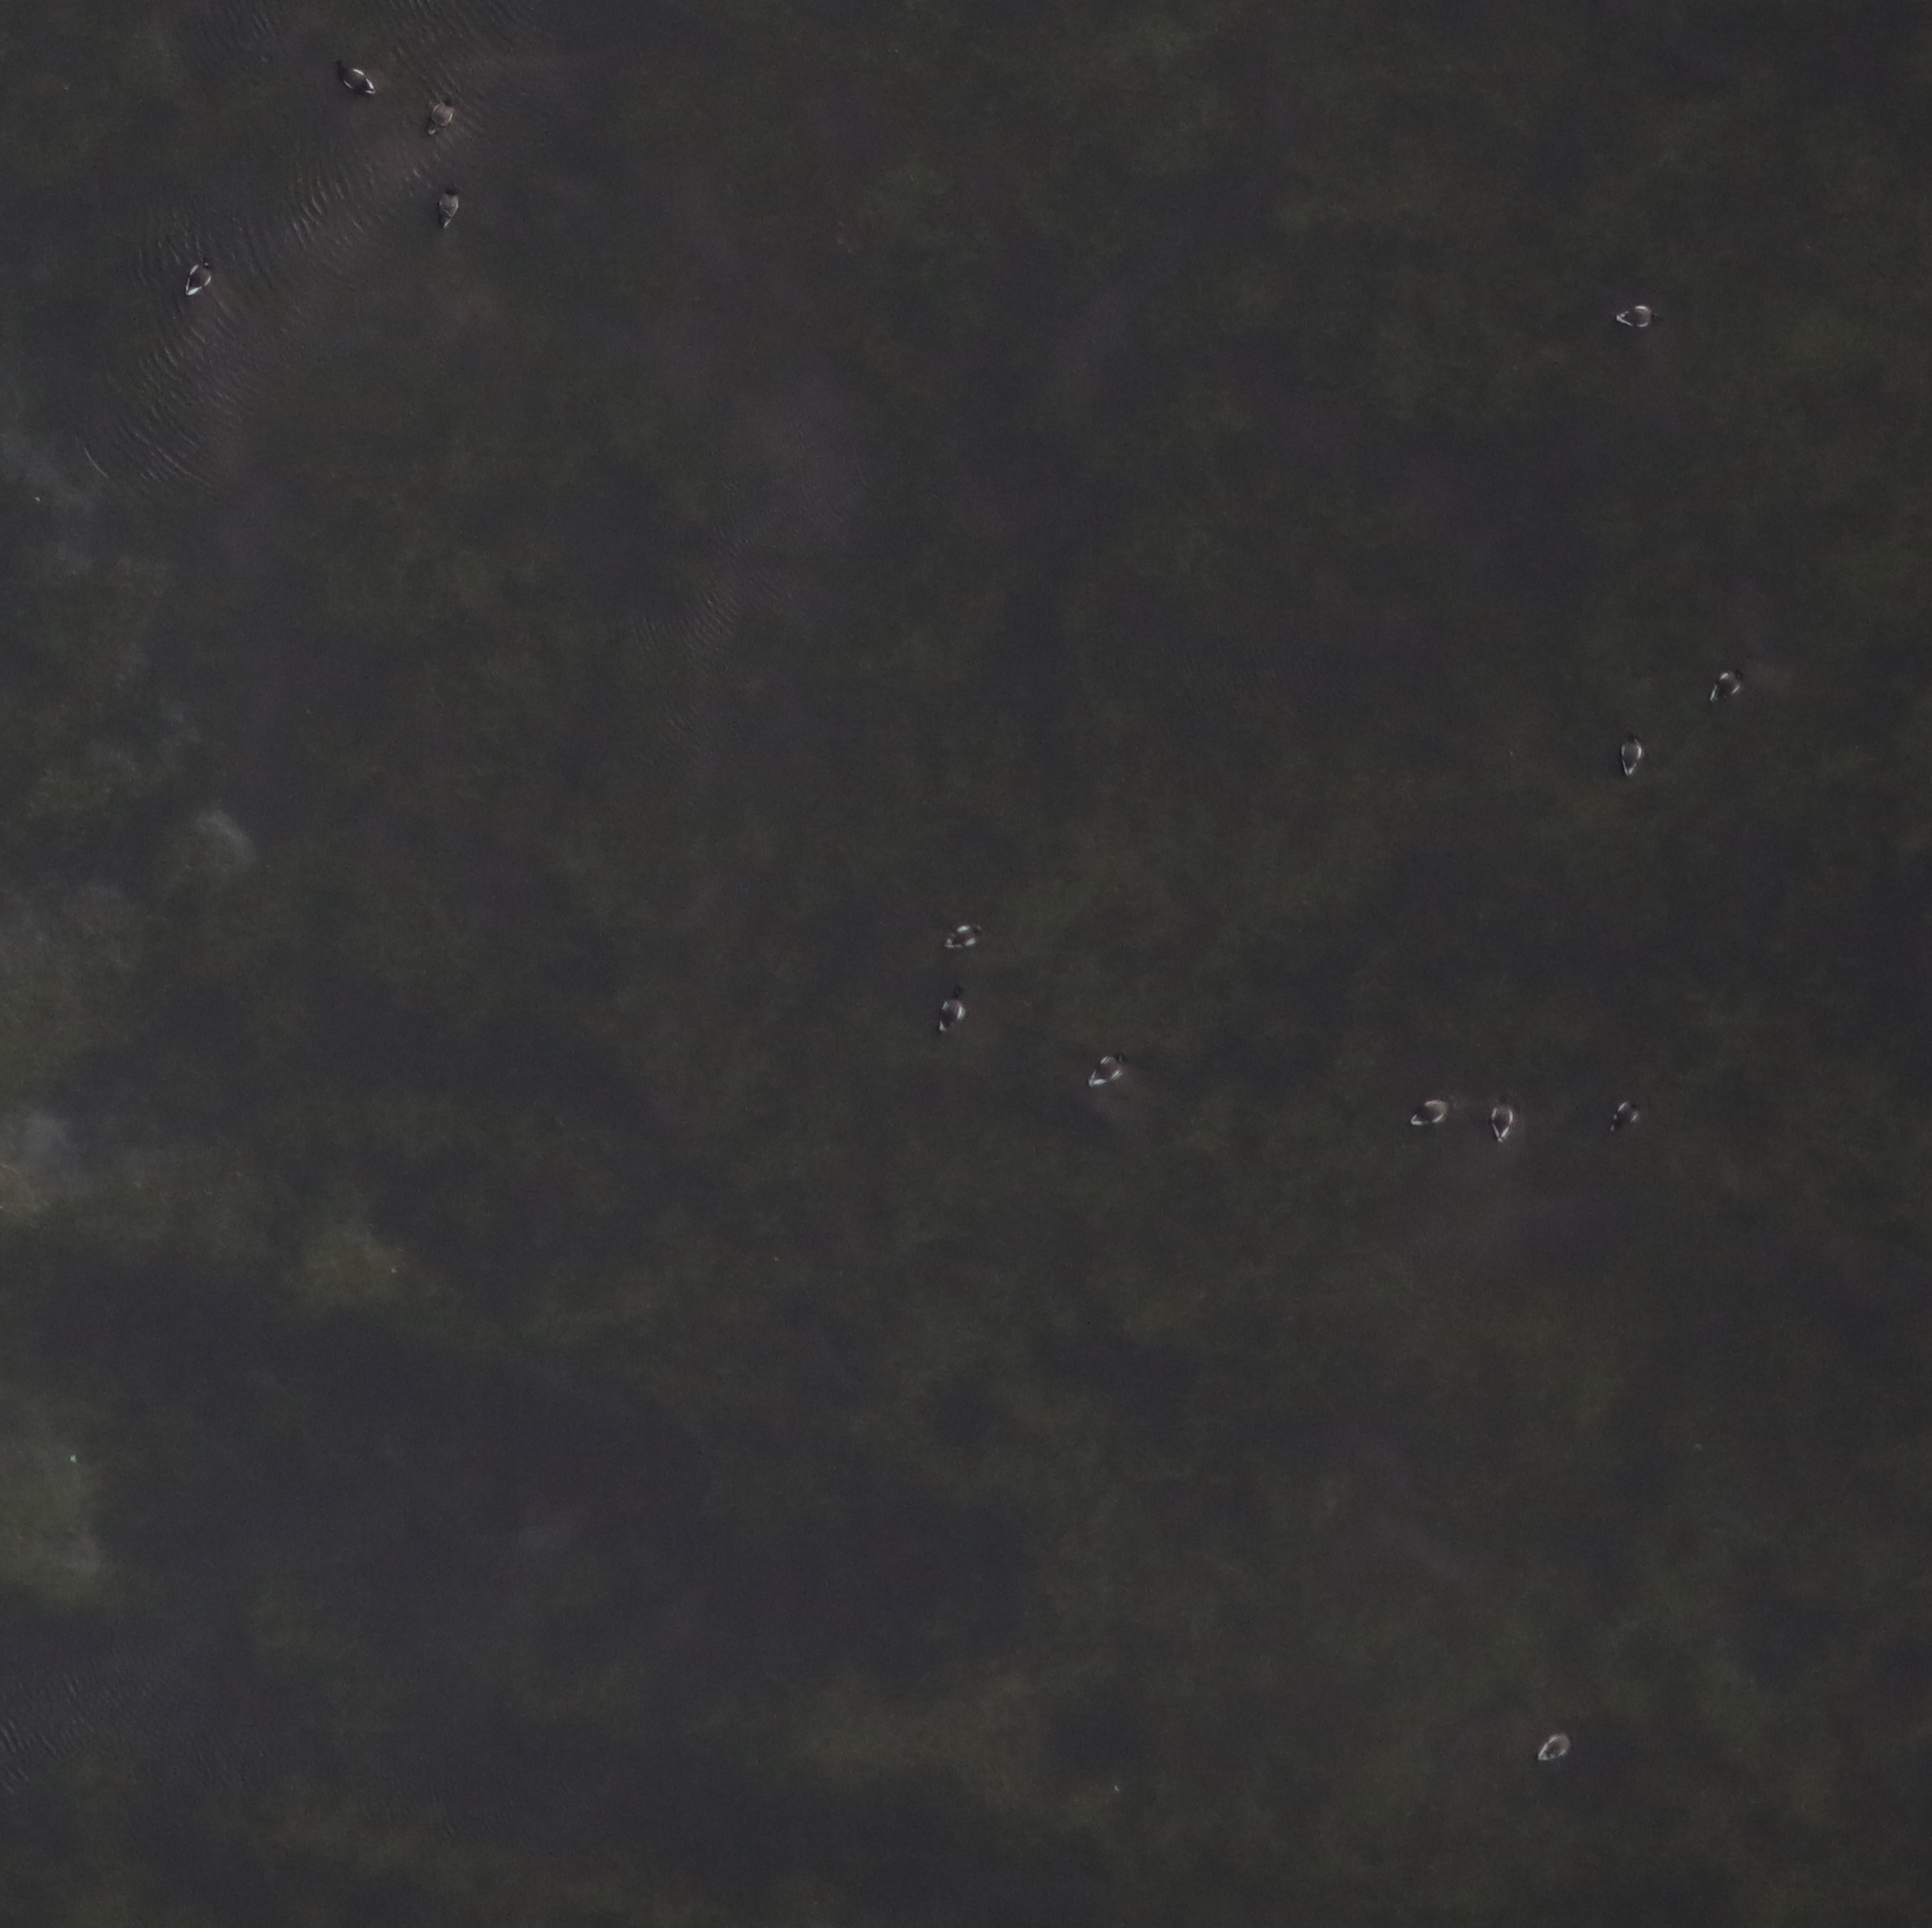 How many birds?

14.